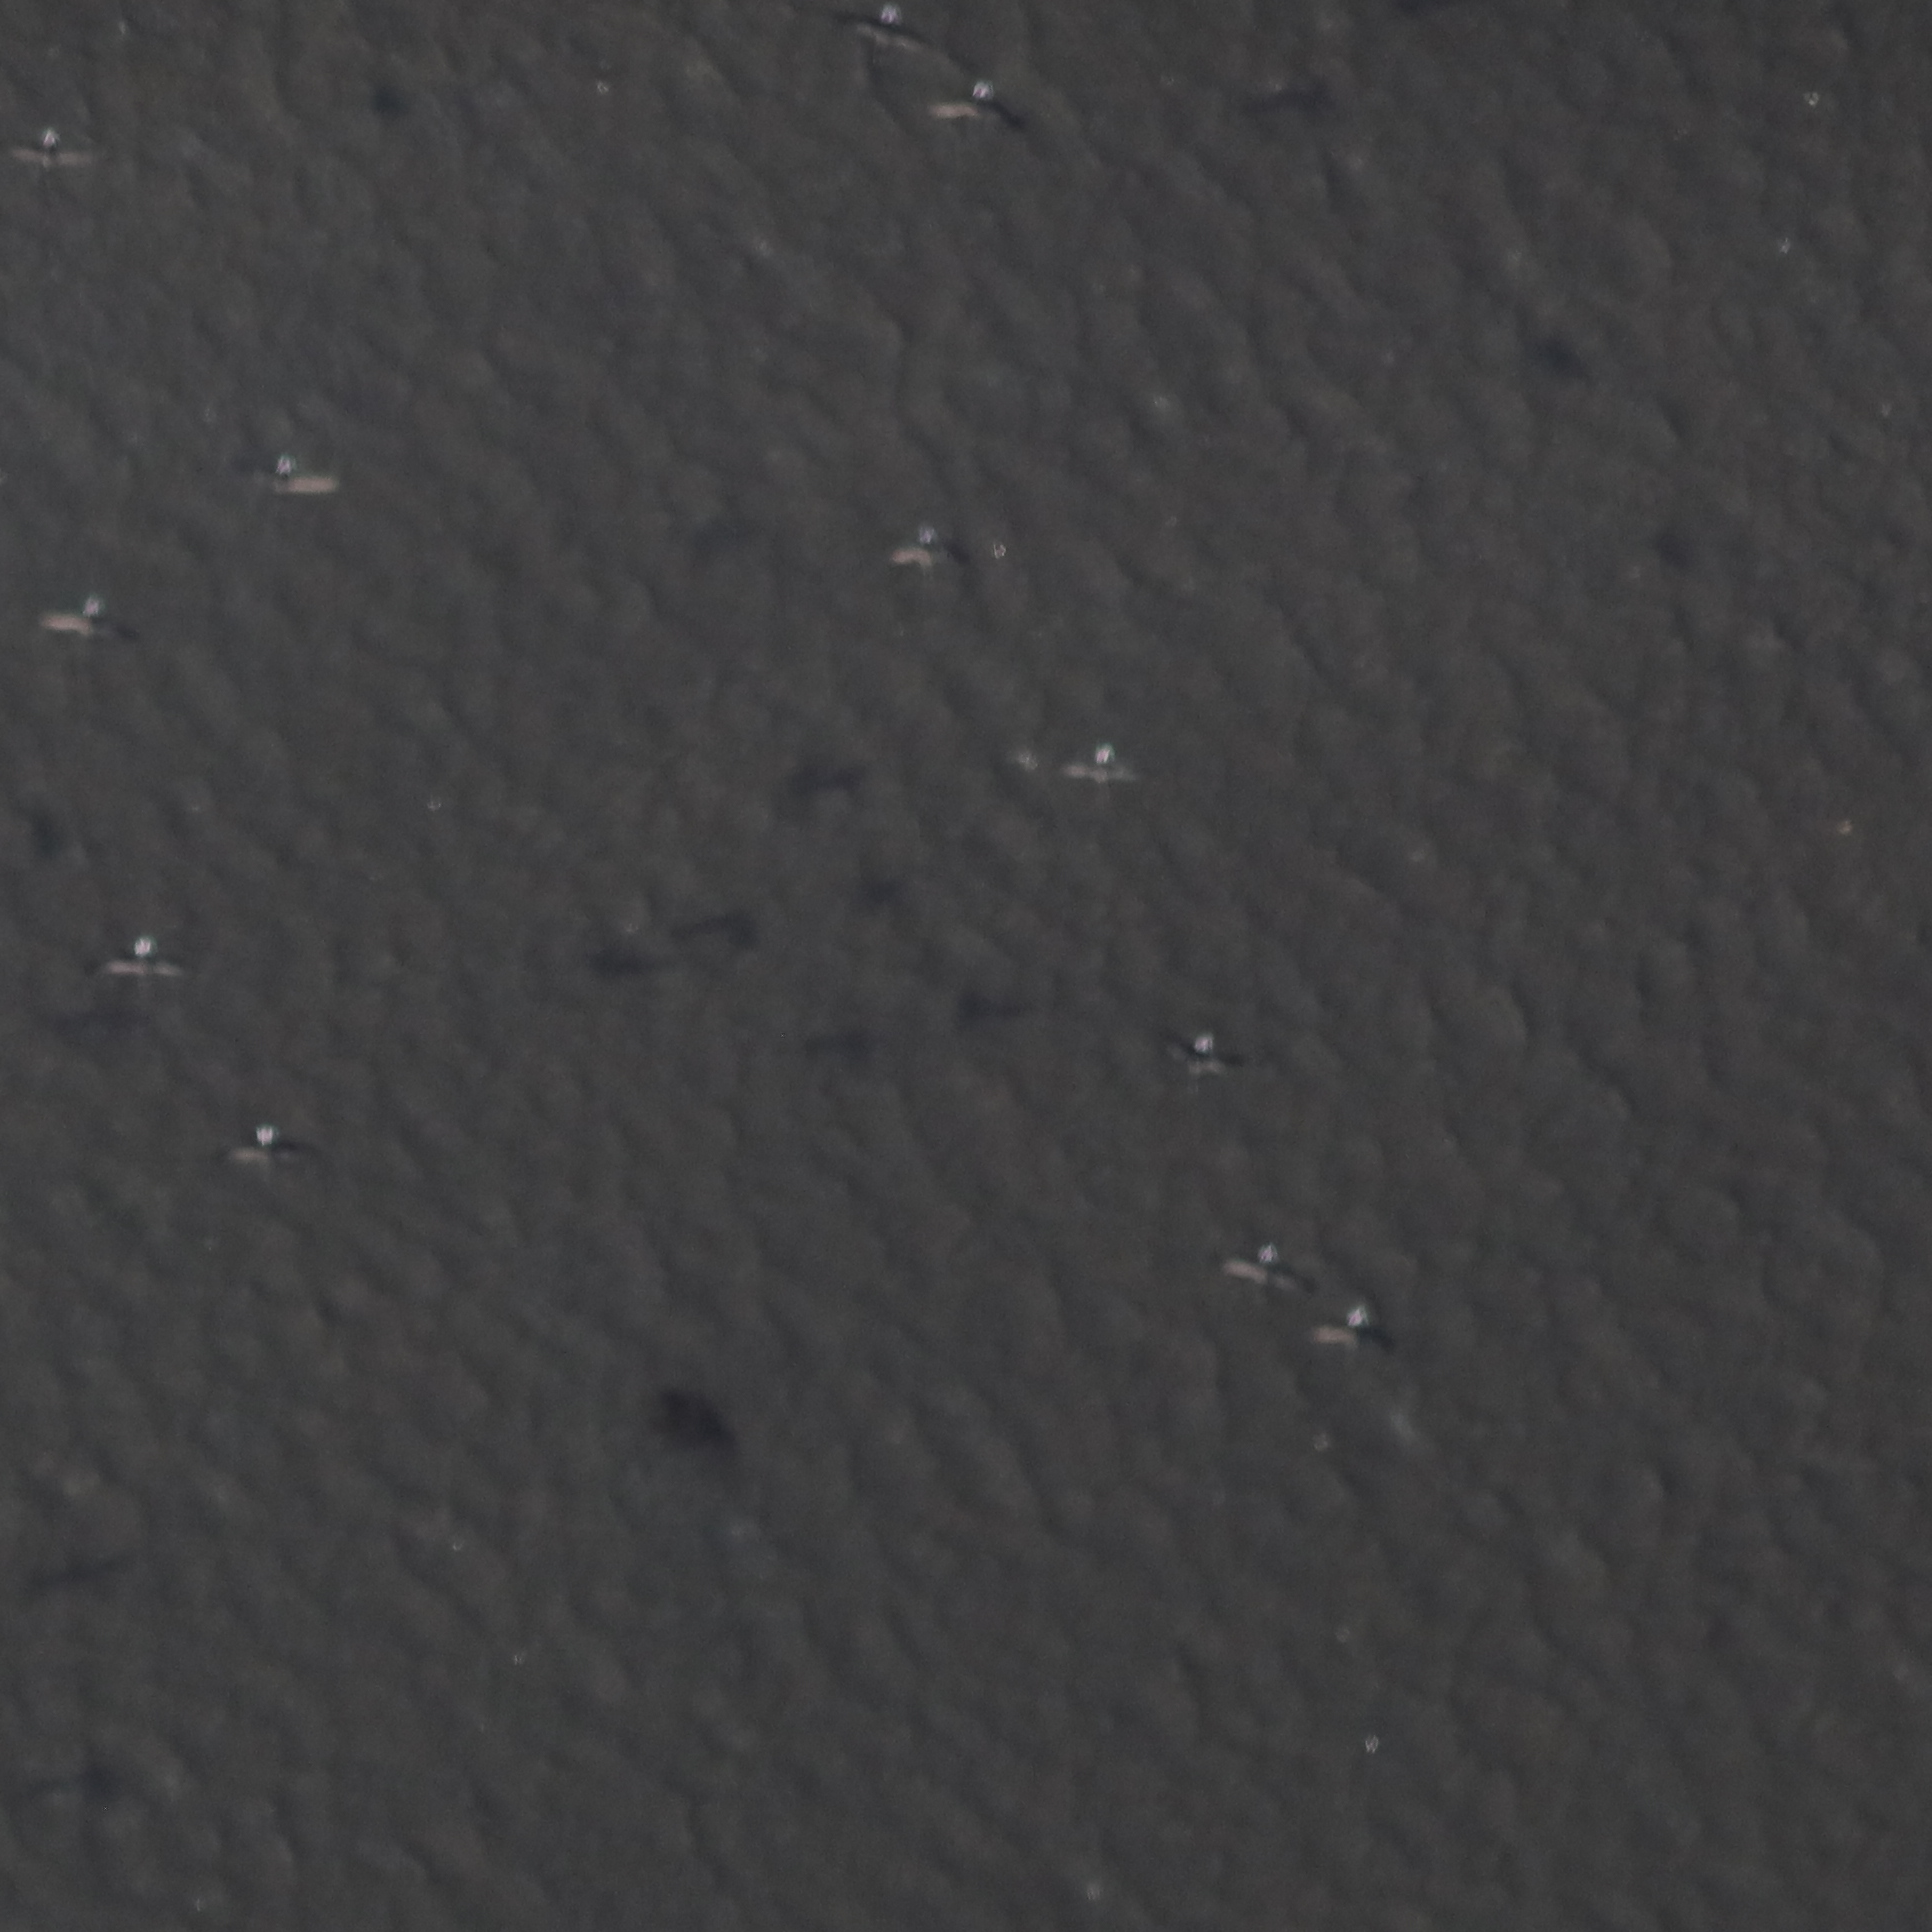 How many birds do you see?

12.